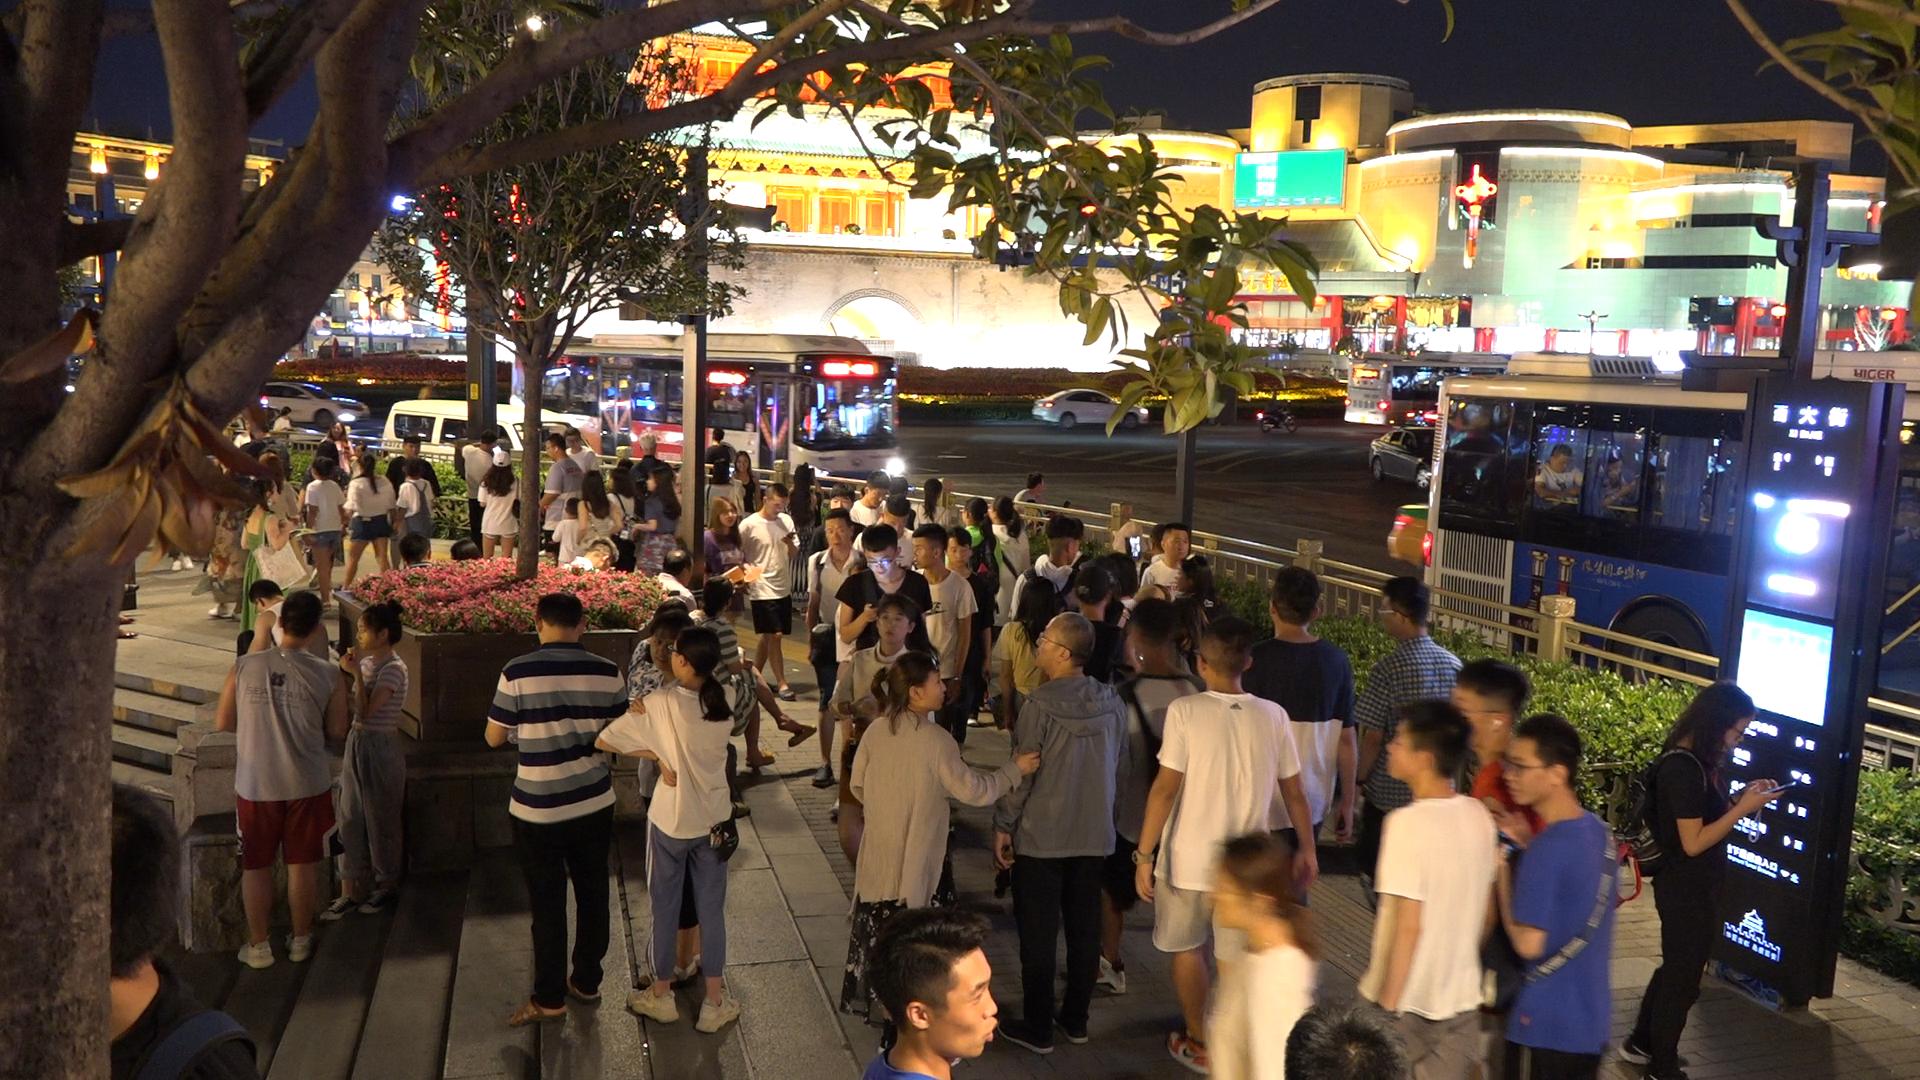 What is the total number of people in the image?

75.